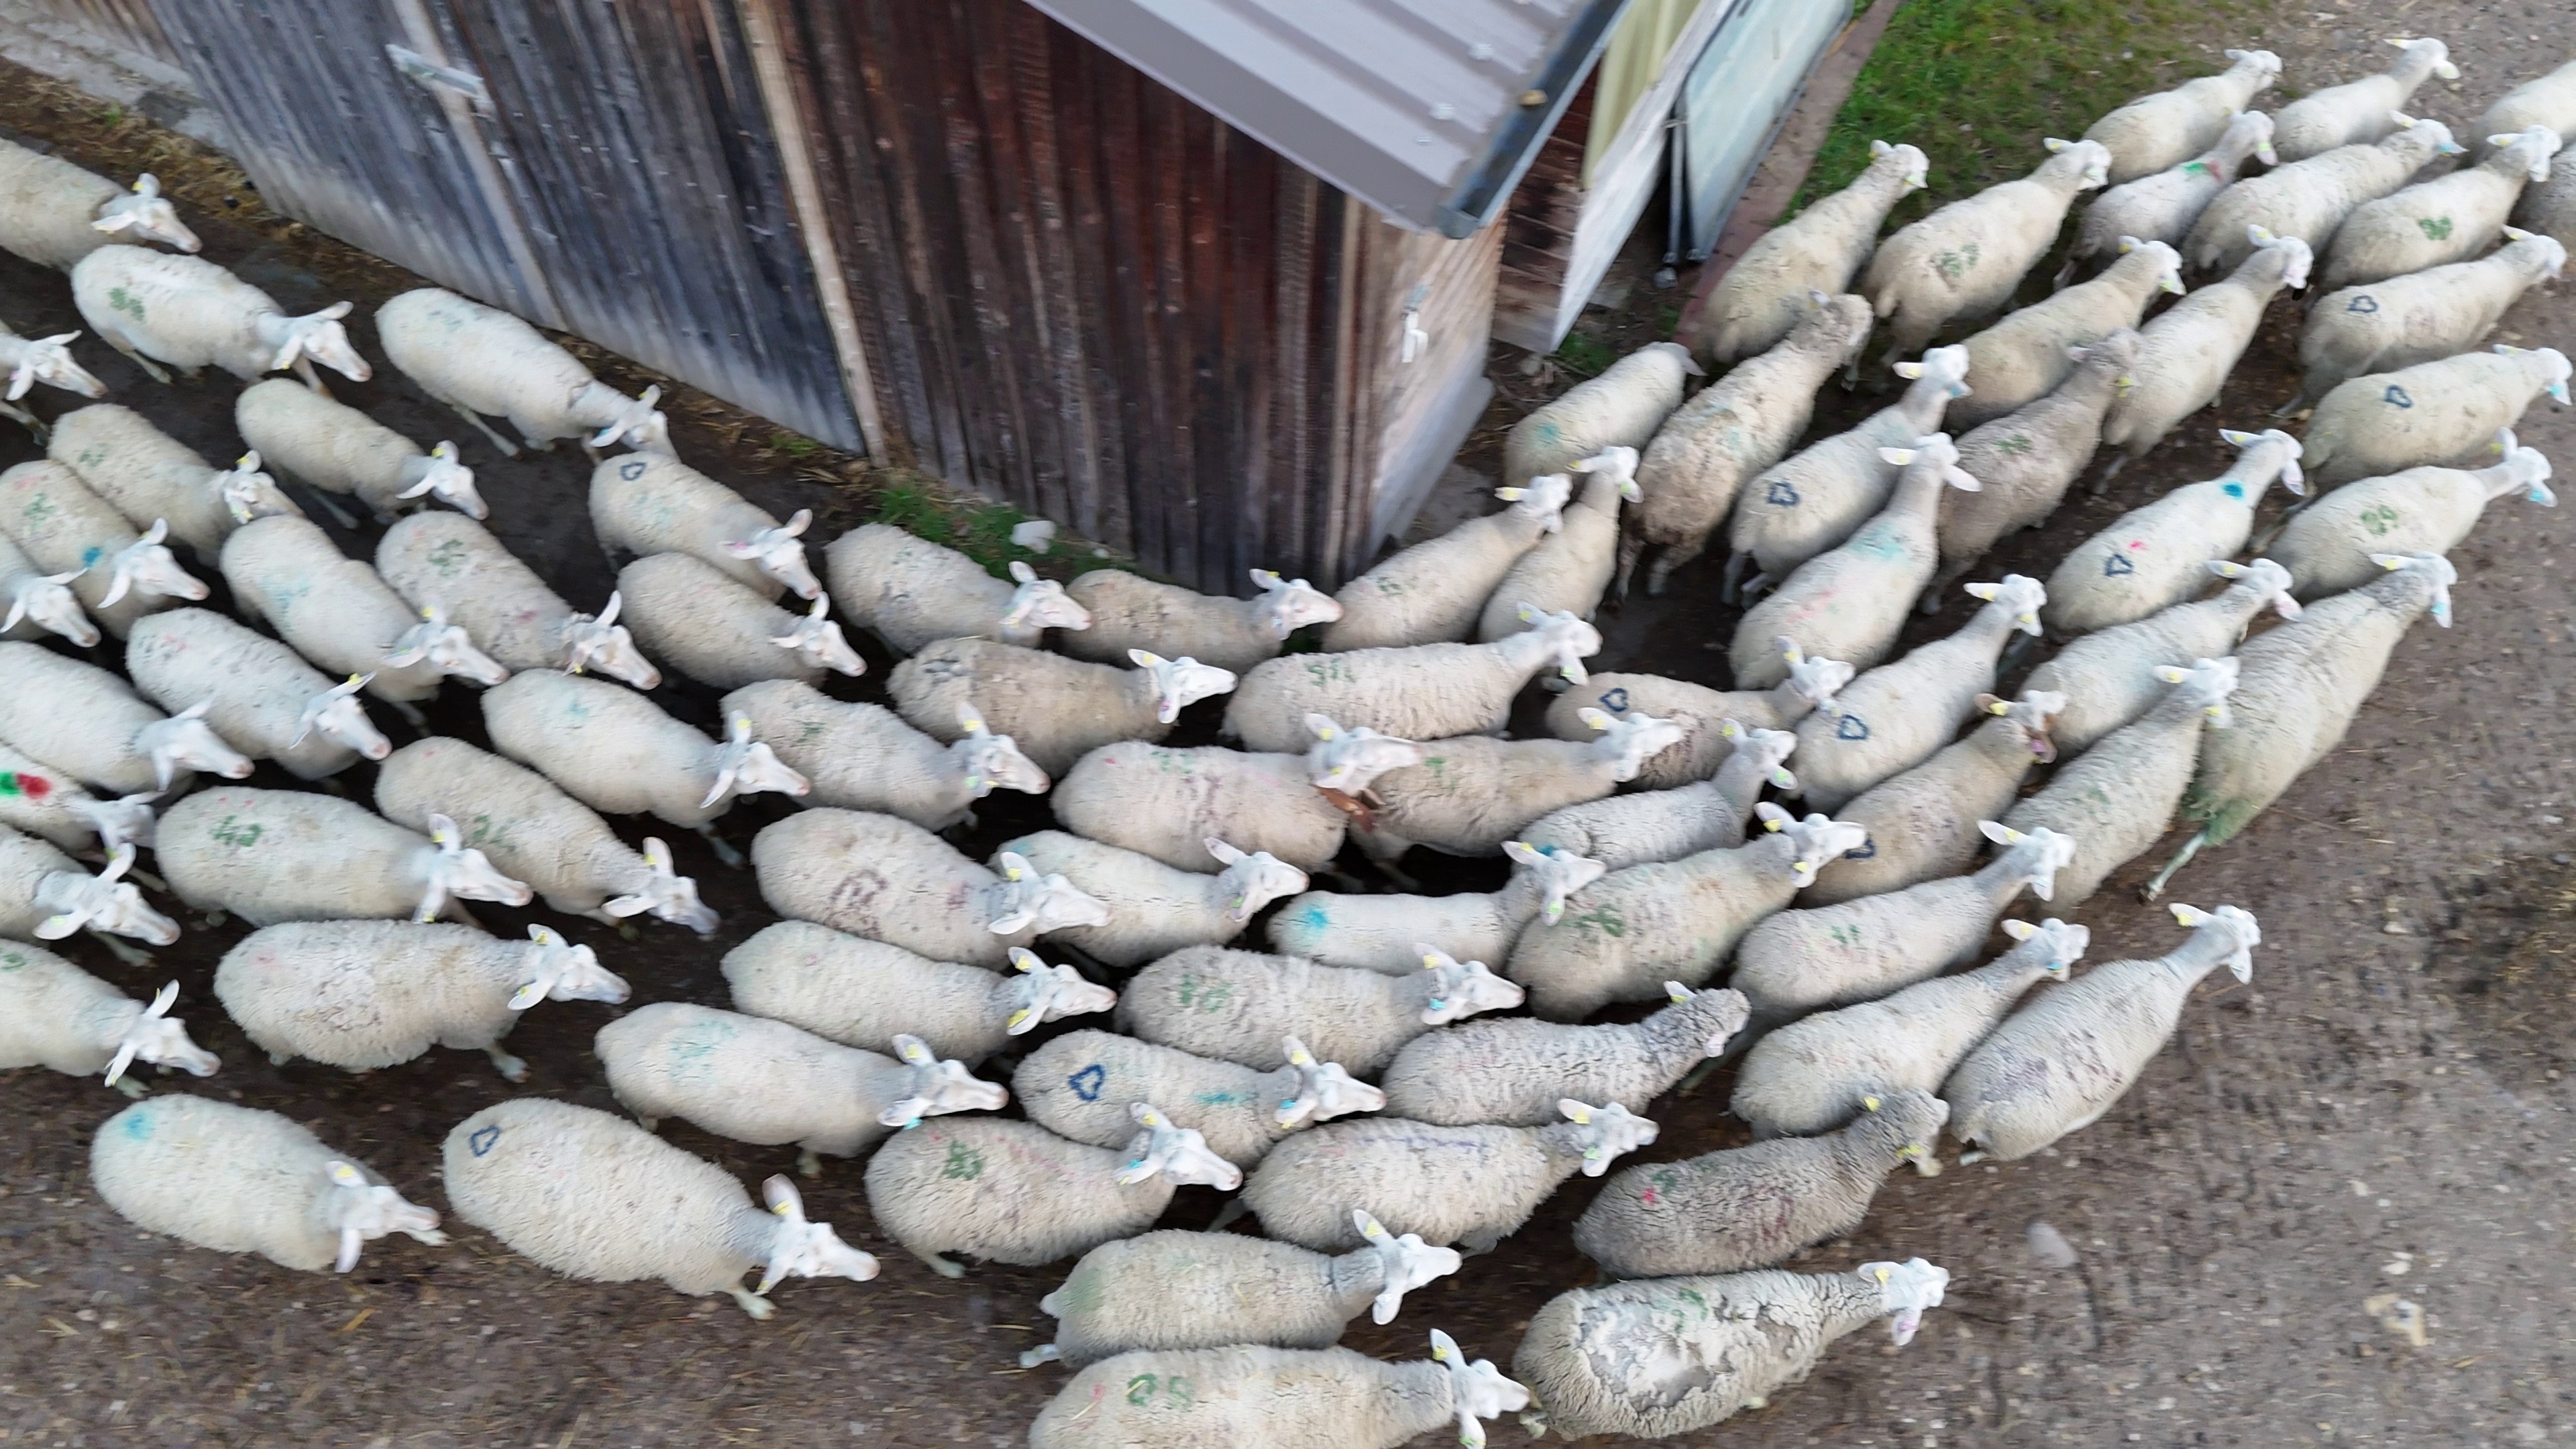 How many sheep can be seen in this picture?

74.